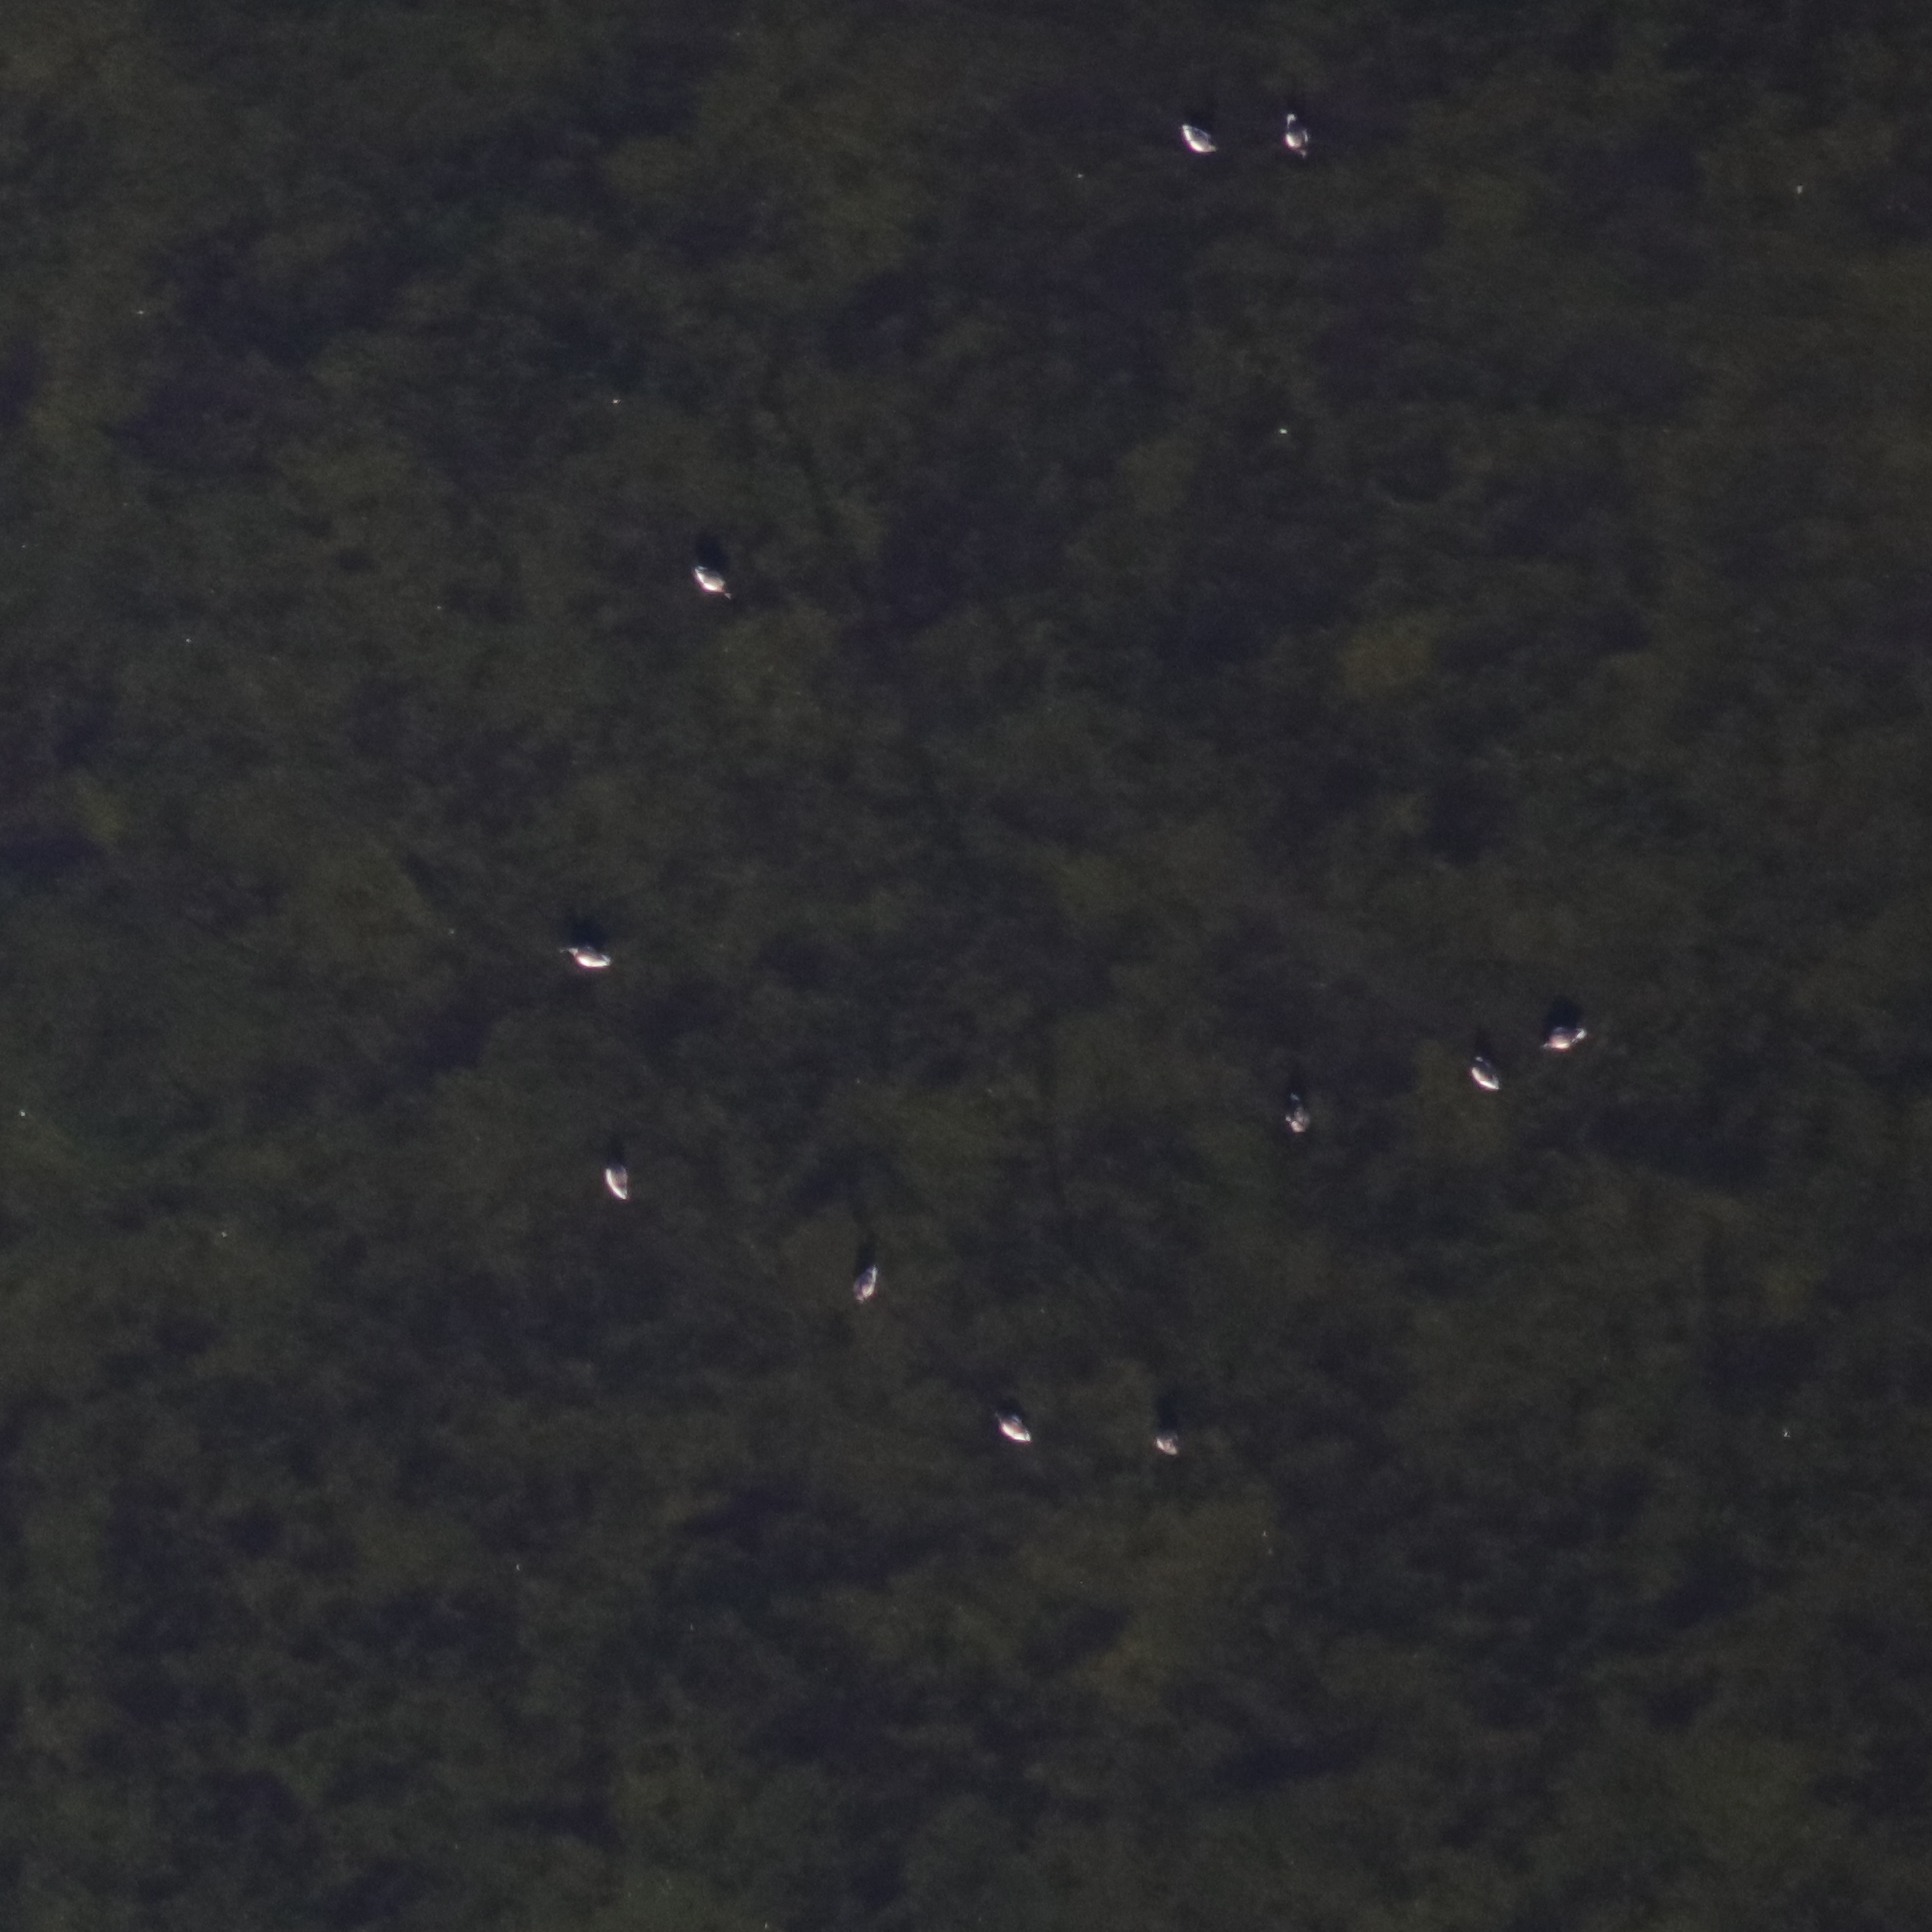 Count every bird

11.